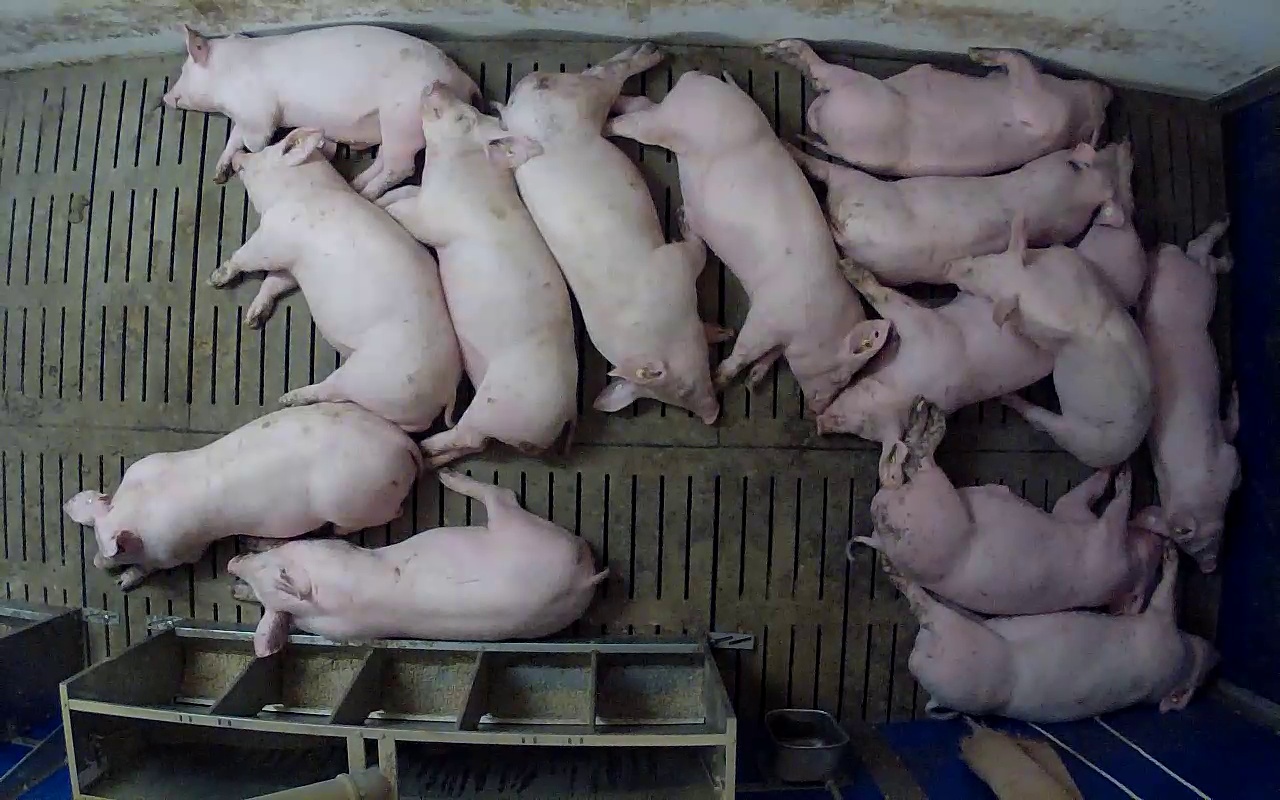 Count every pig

14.